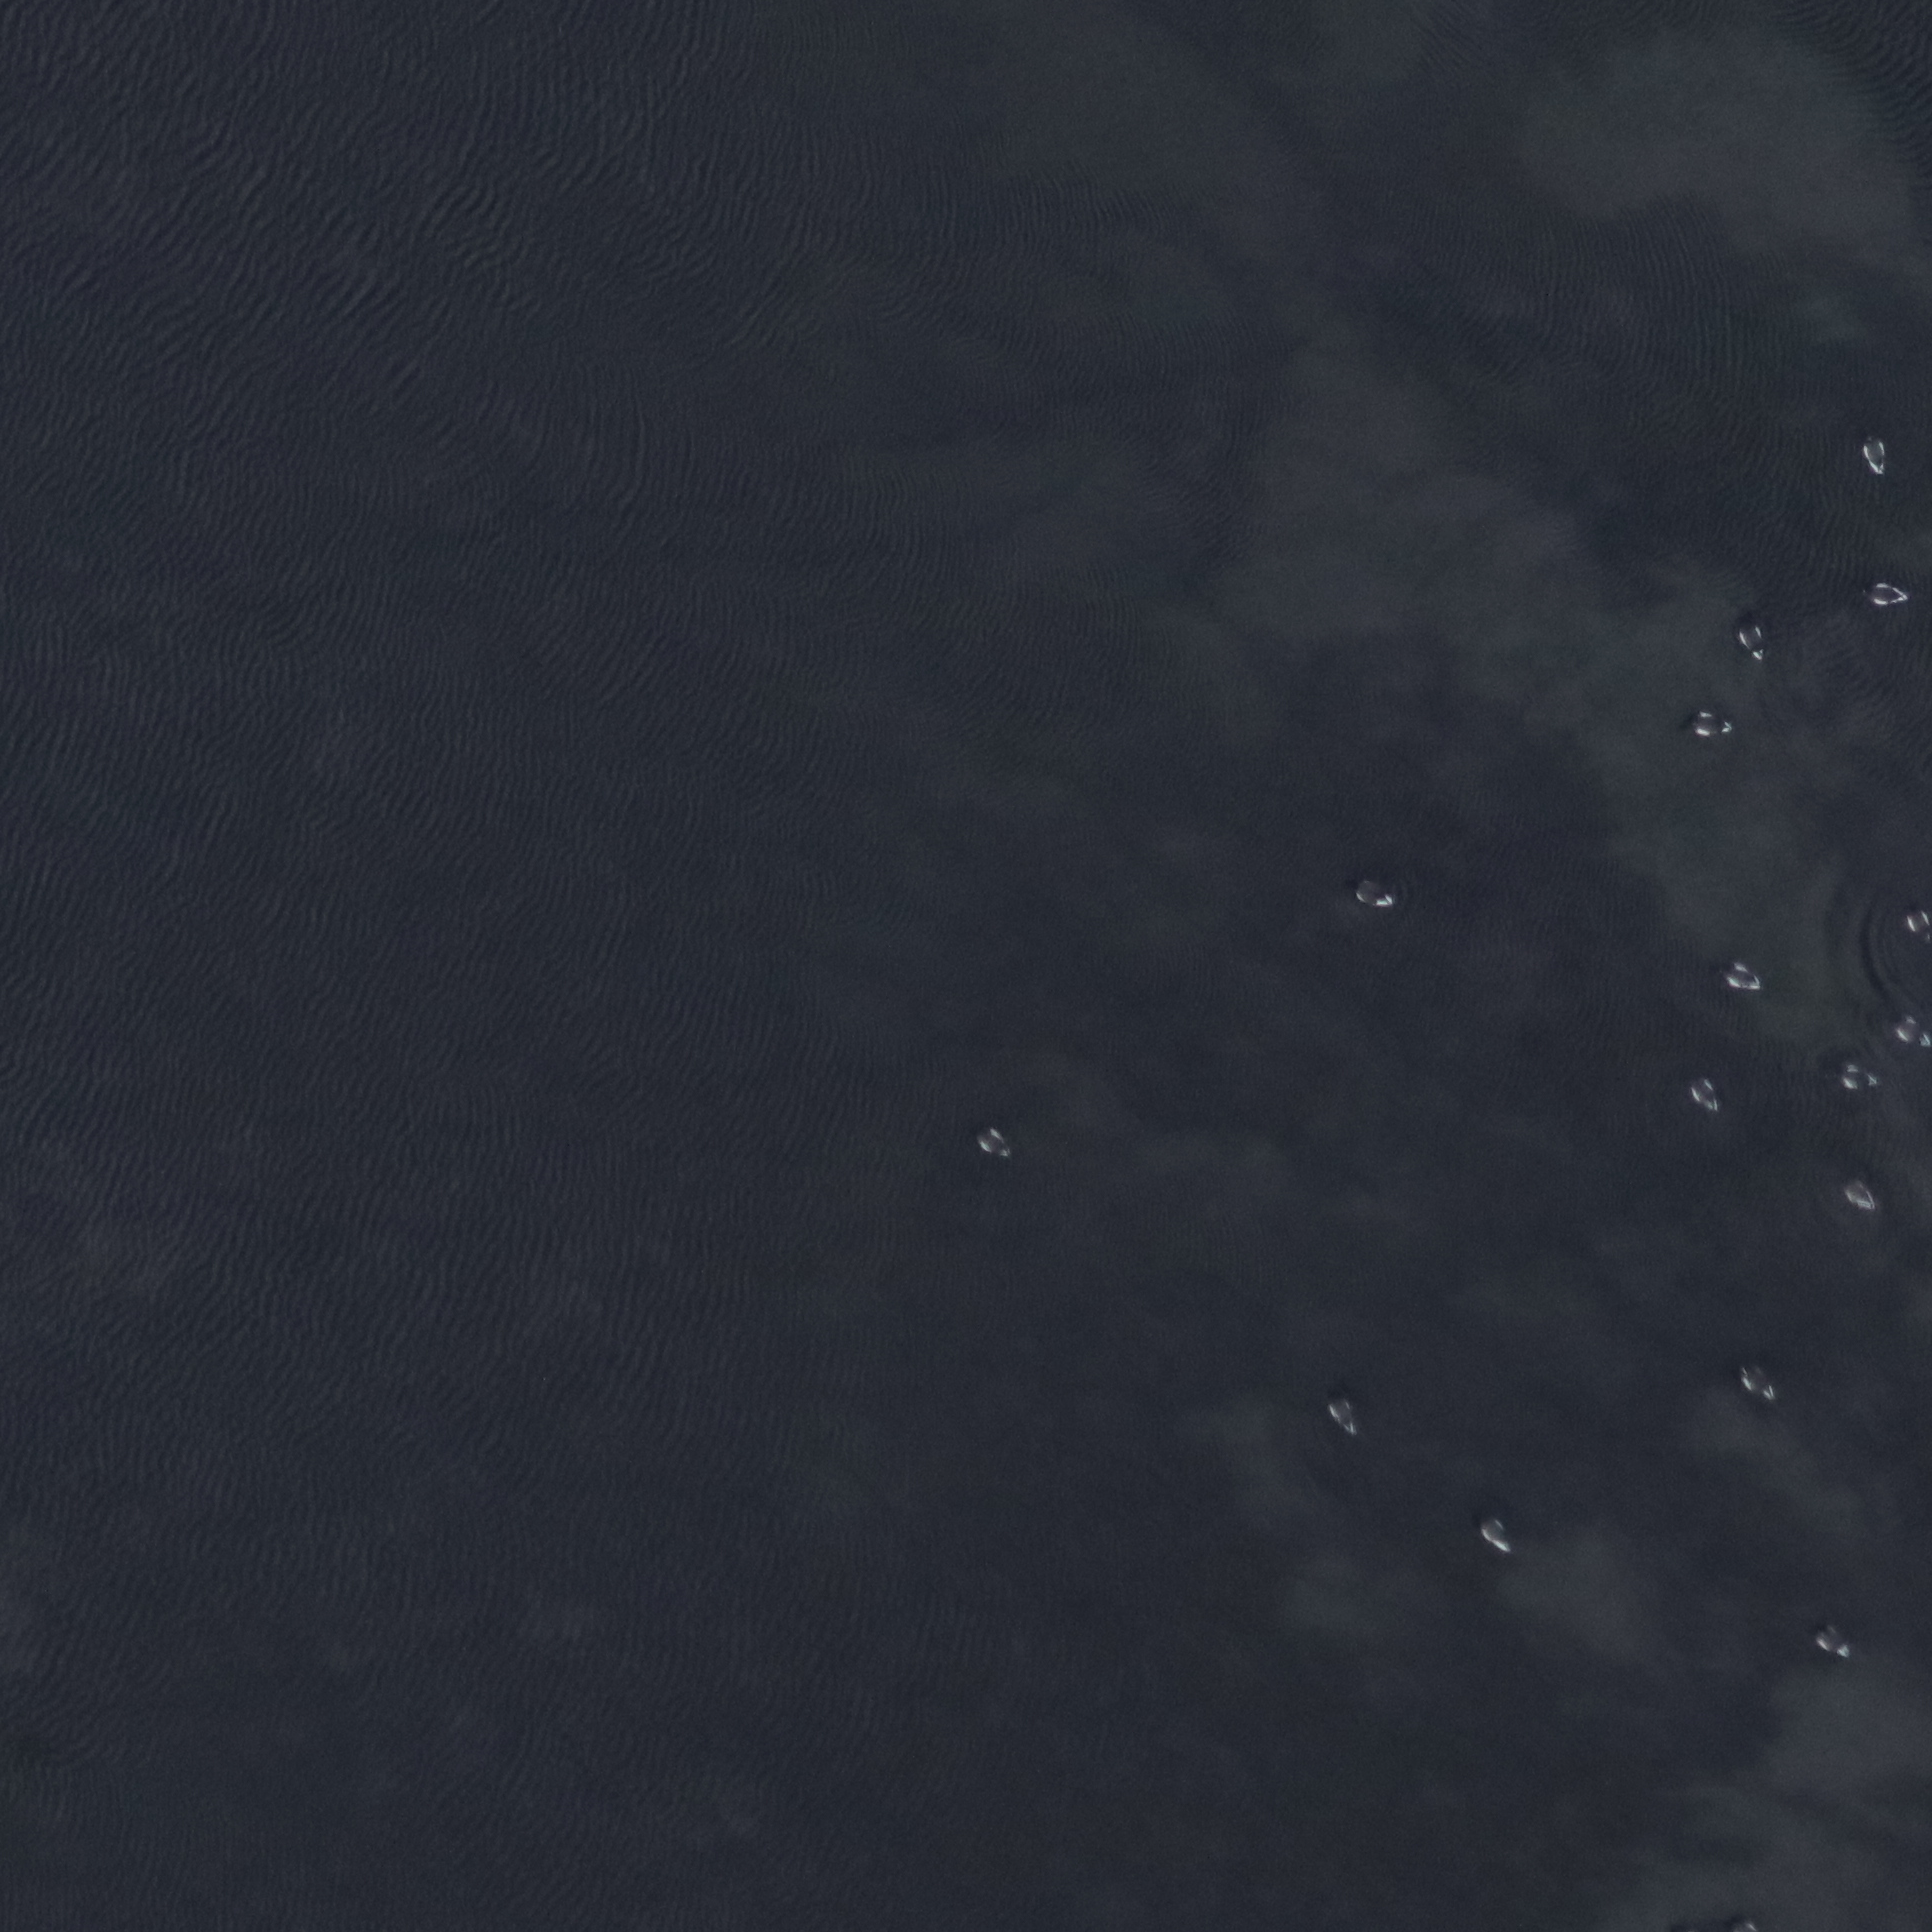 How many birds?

16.